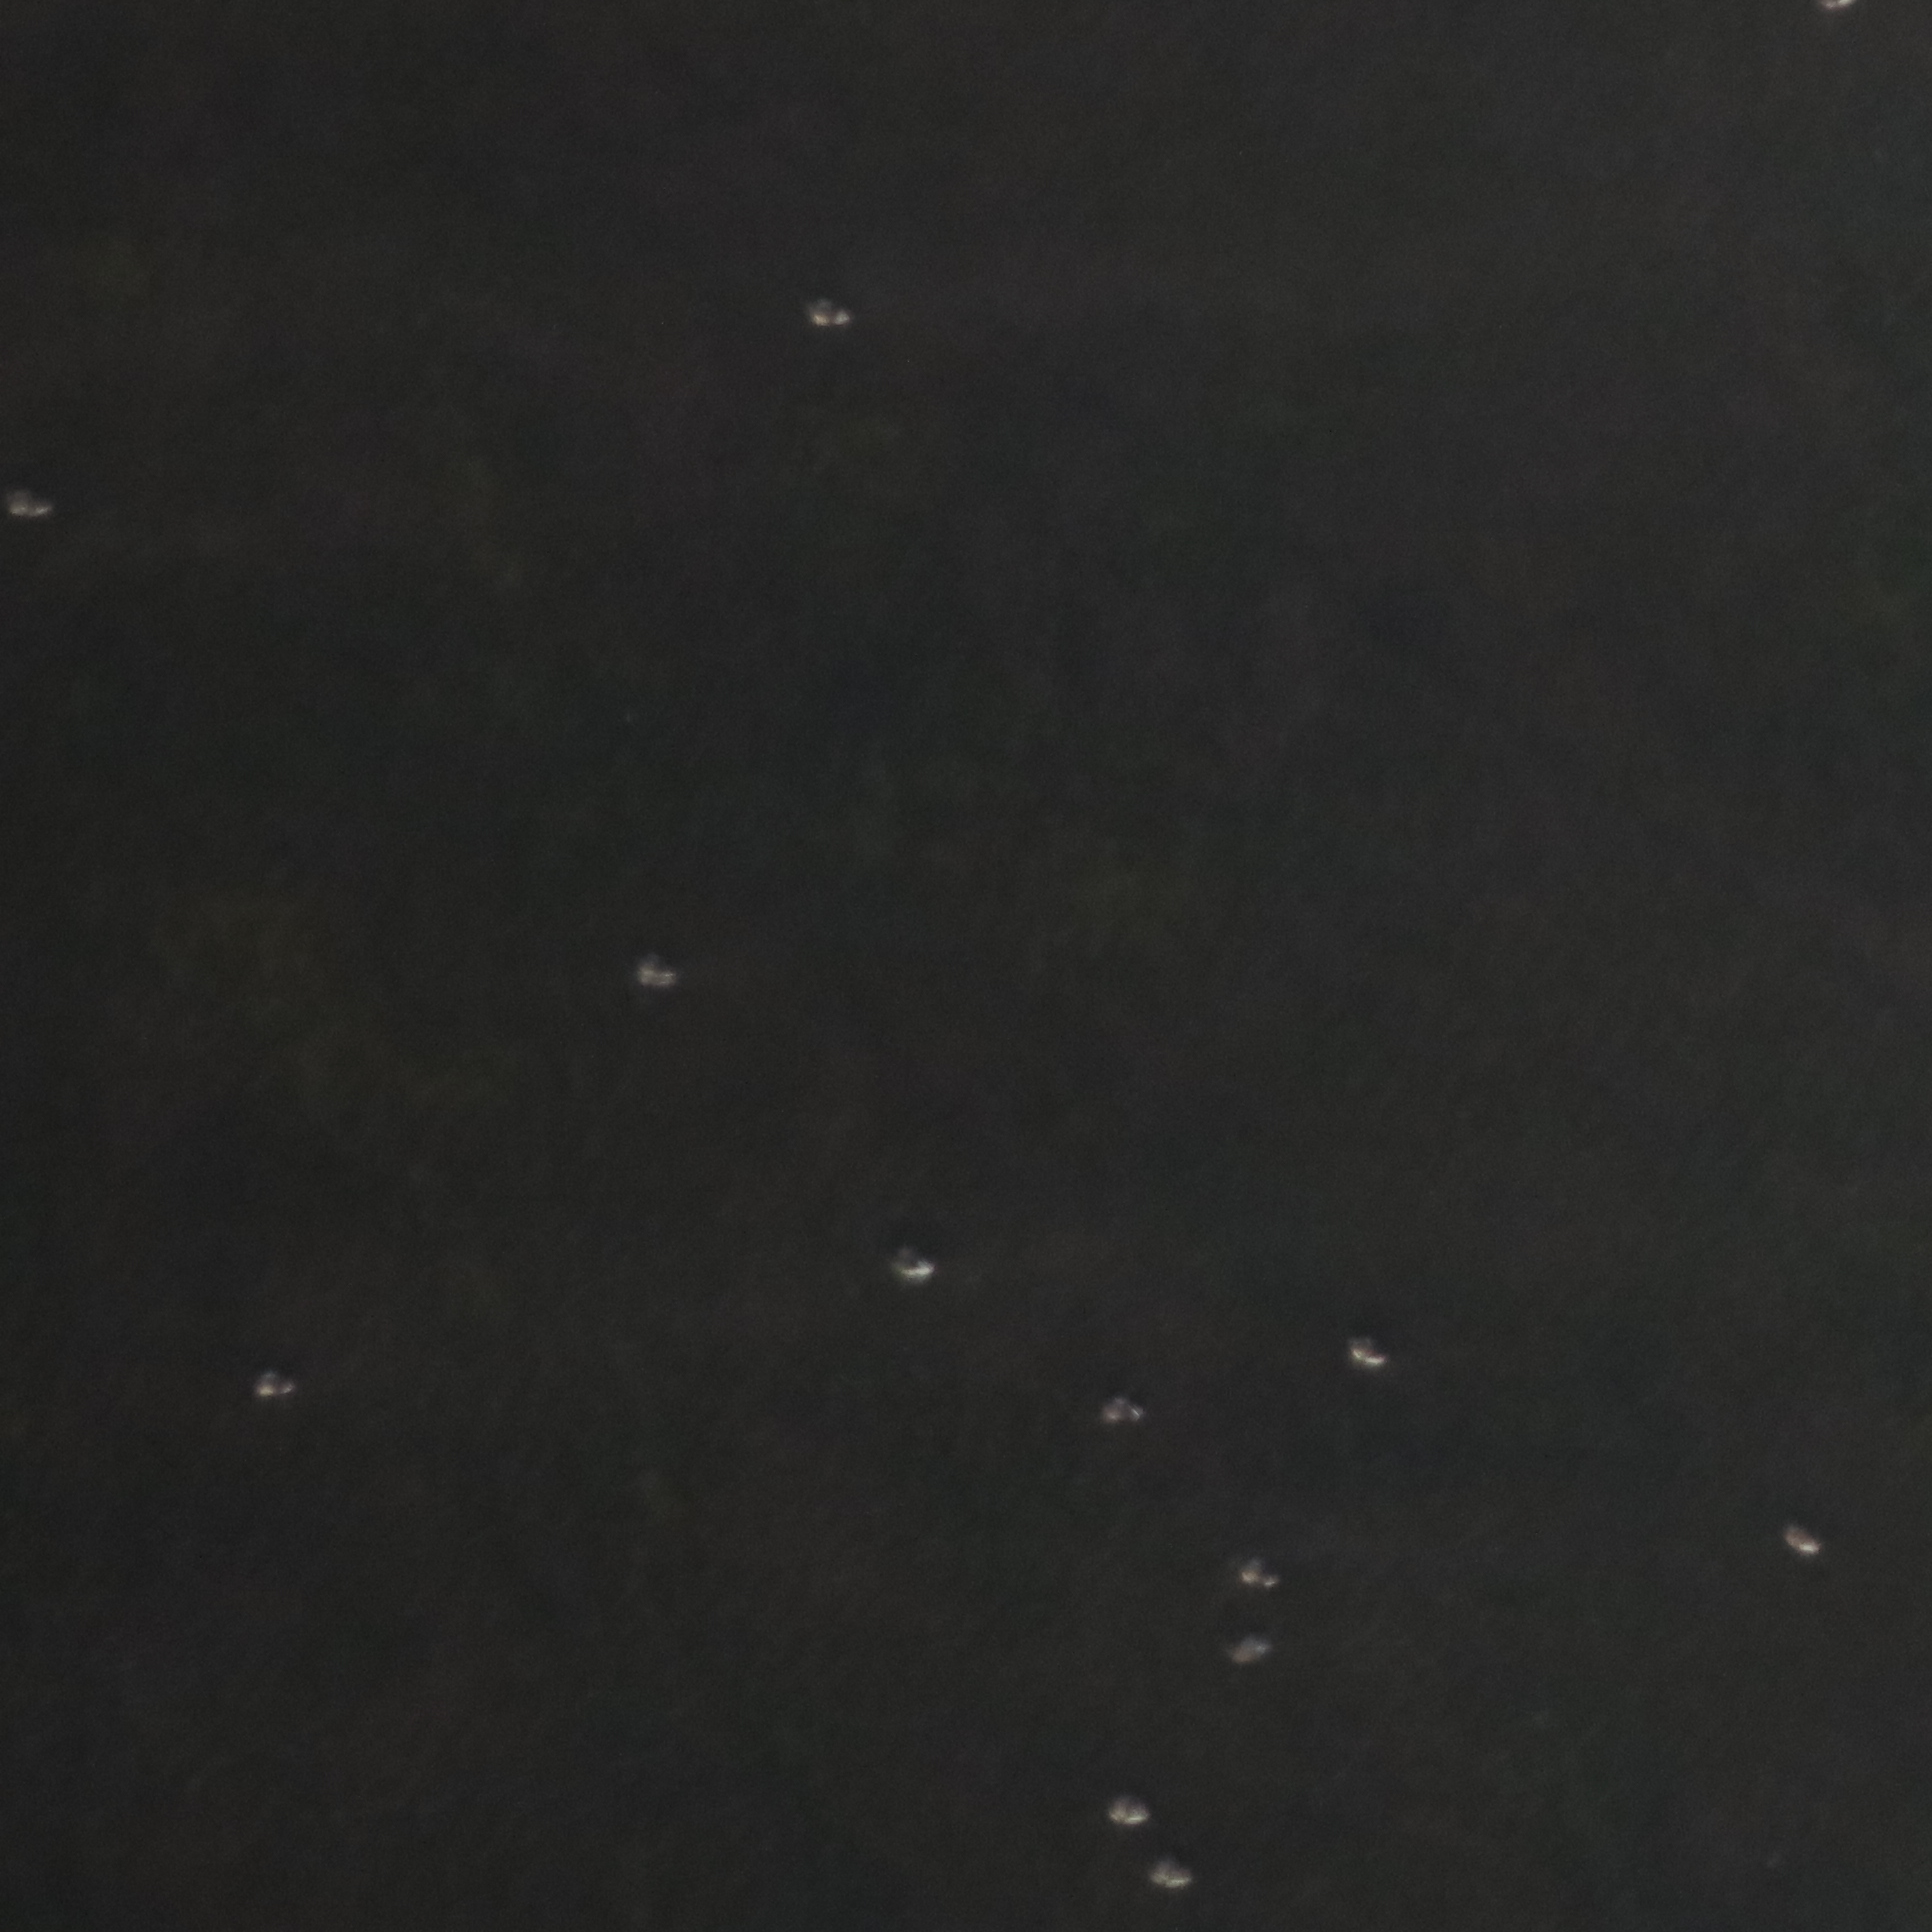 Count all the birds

12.